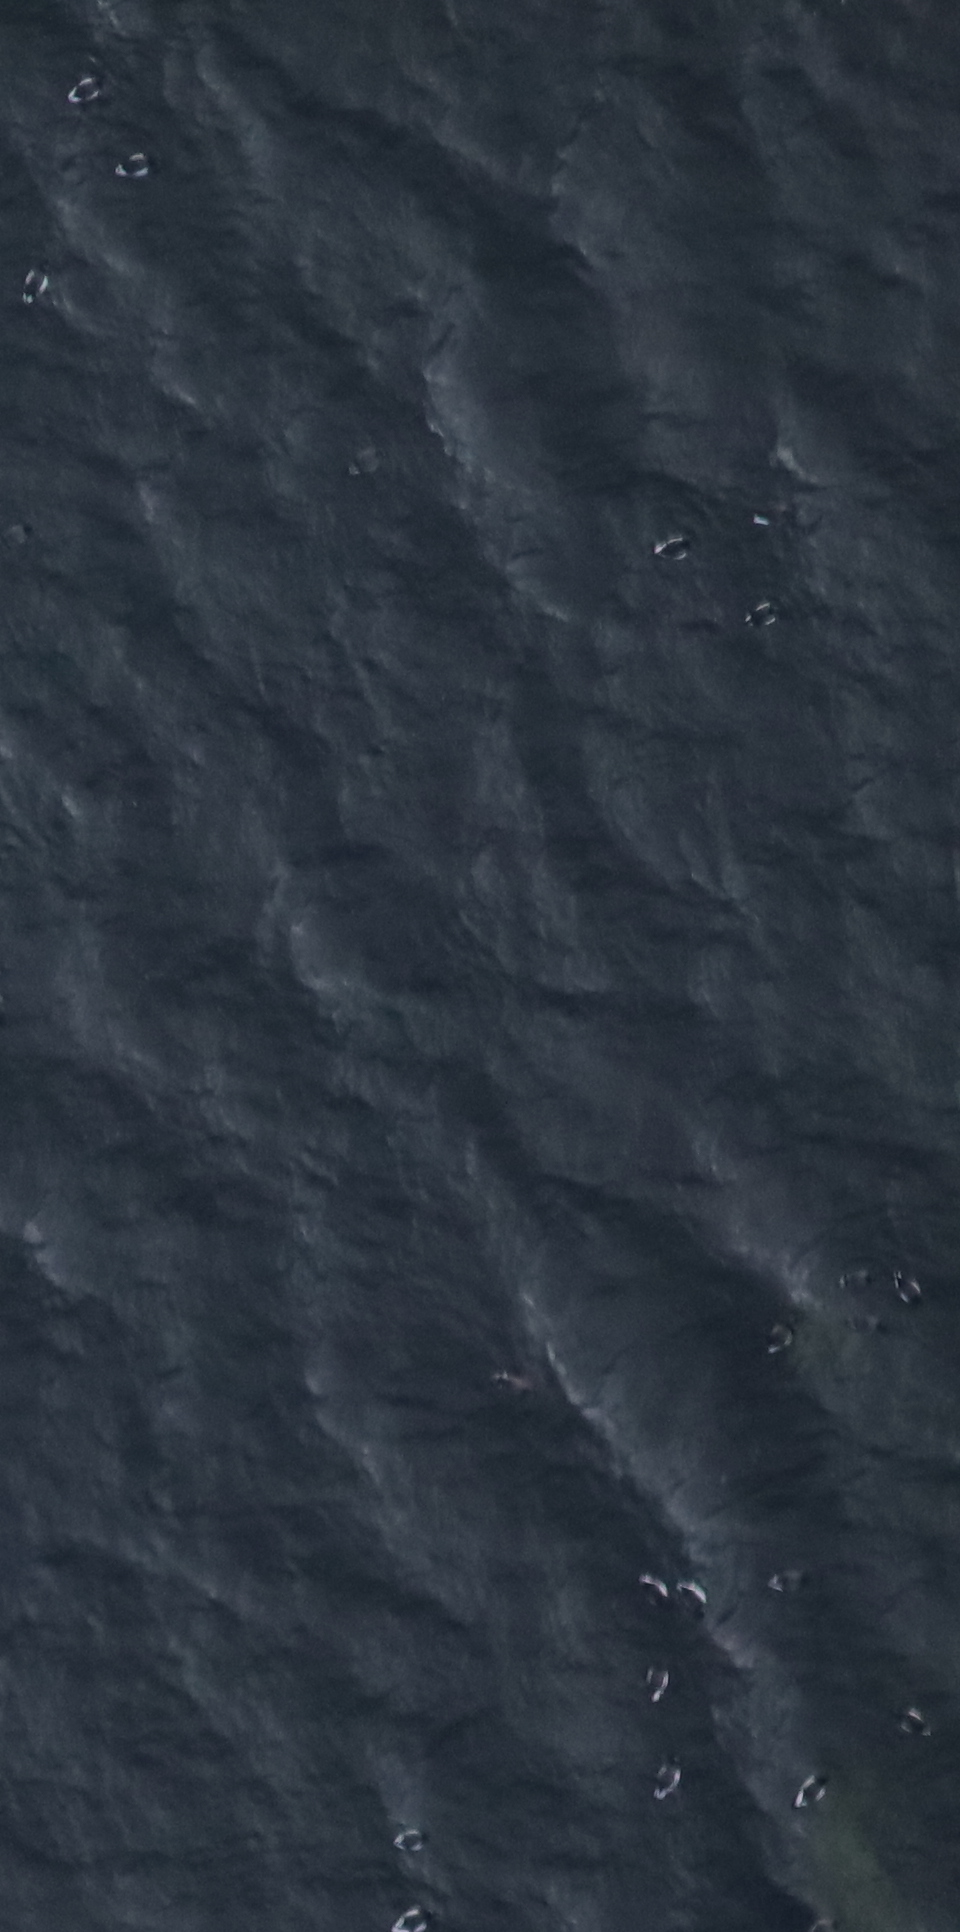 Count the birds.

22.